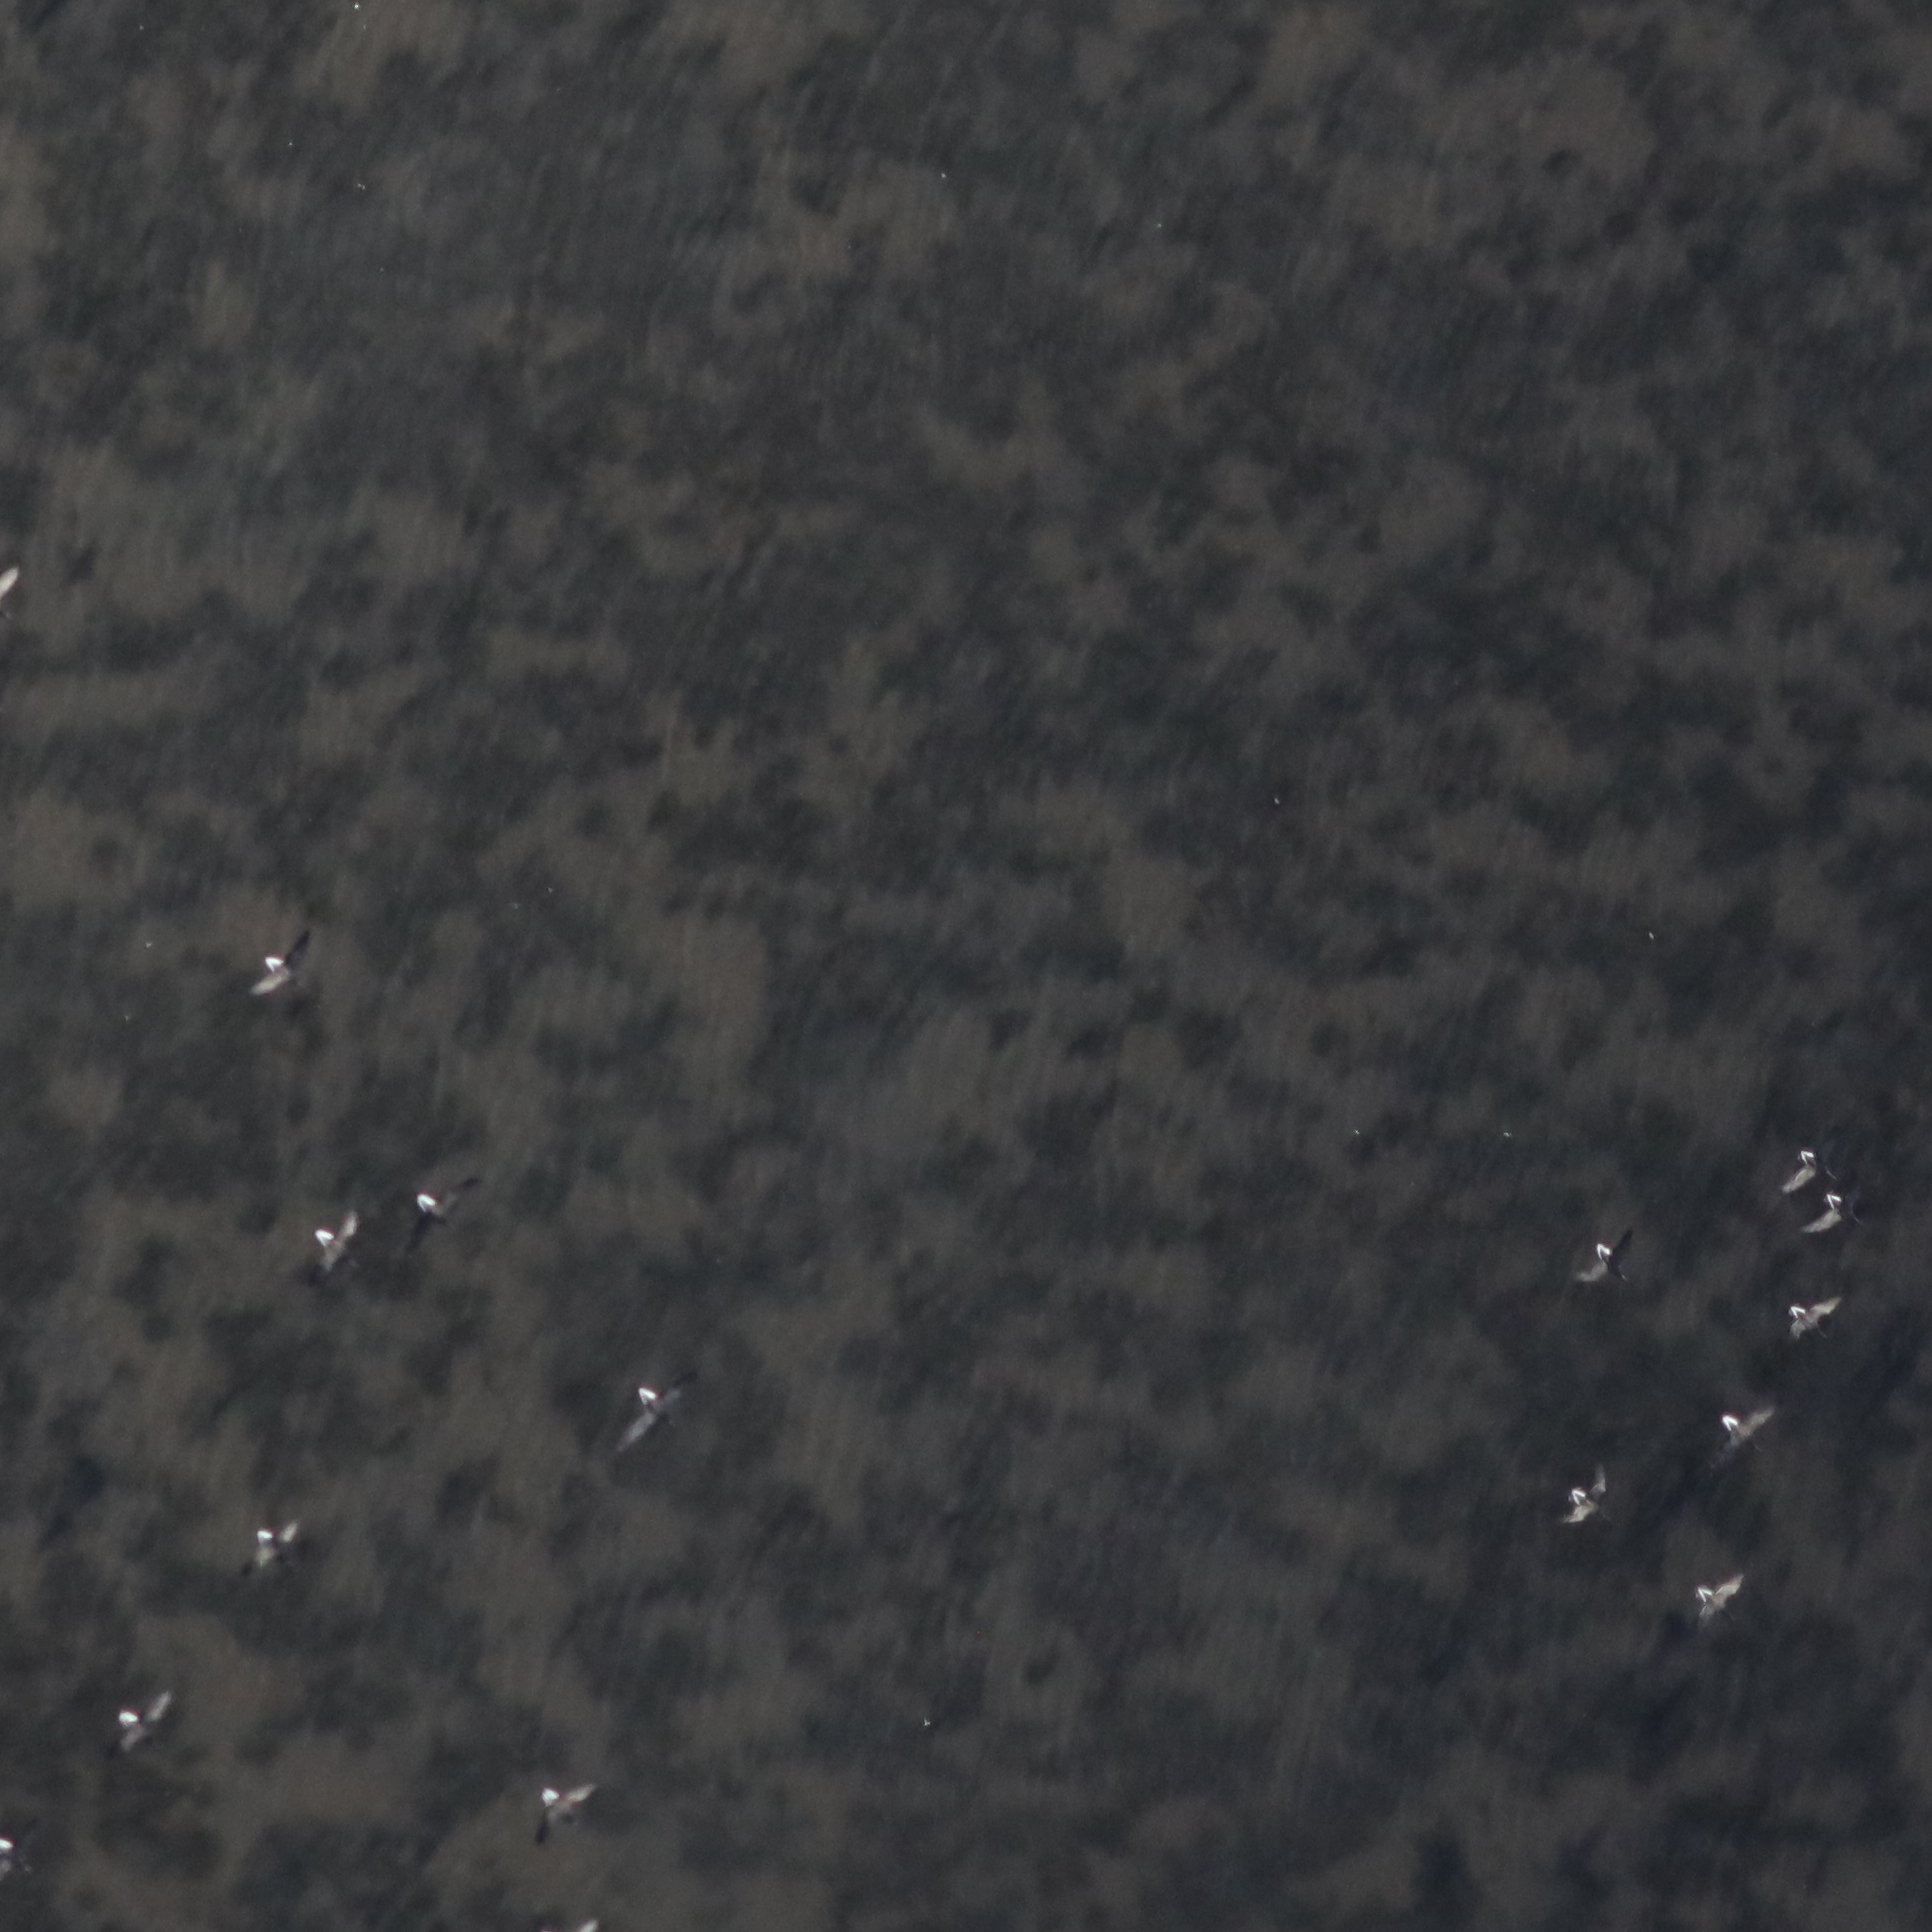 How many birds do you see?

15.